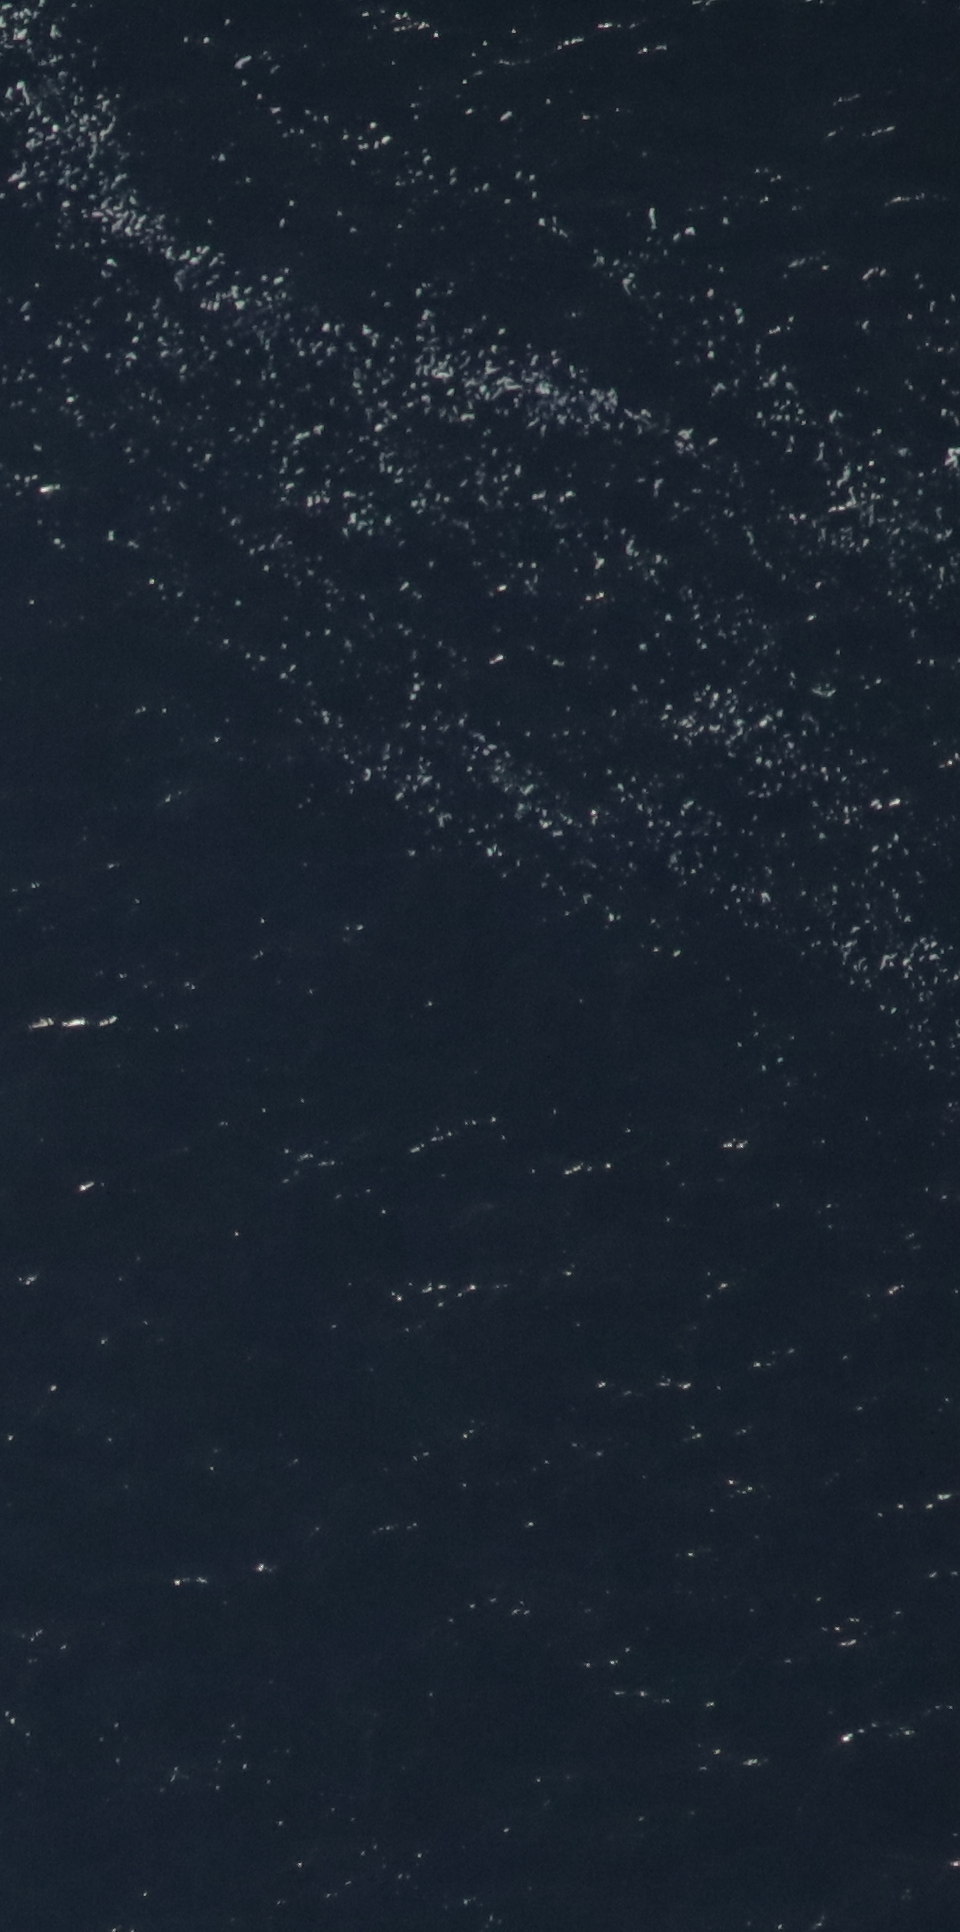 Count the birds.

0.